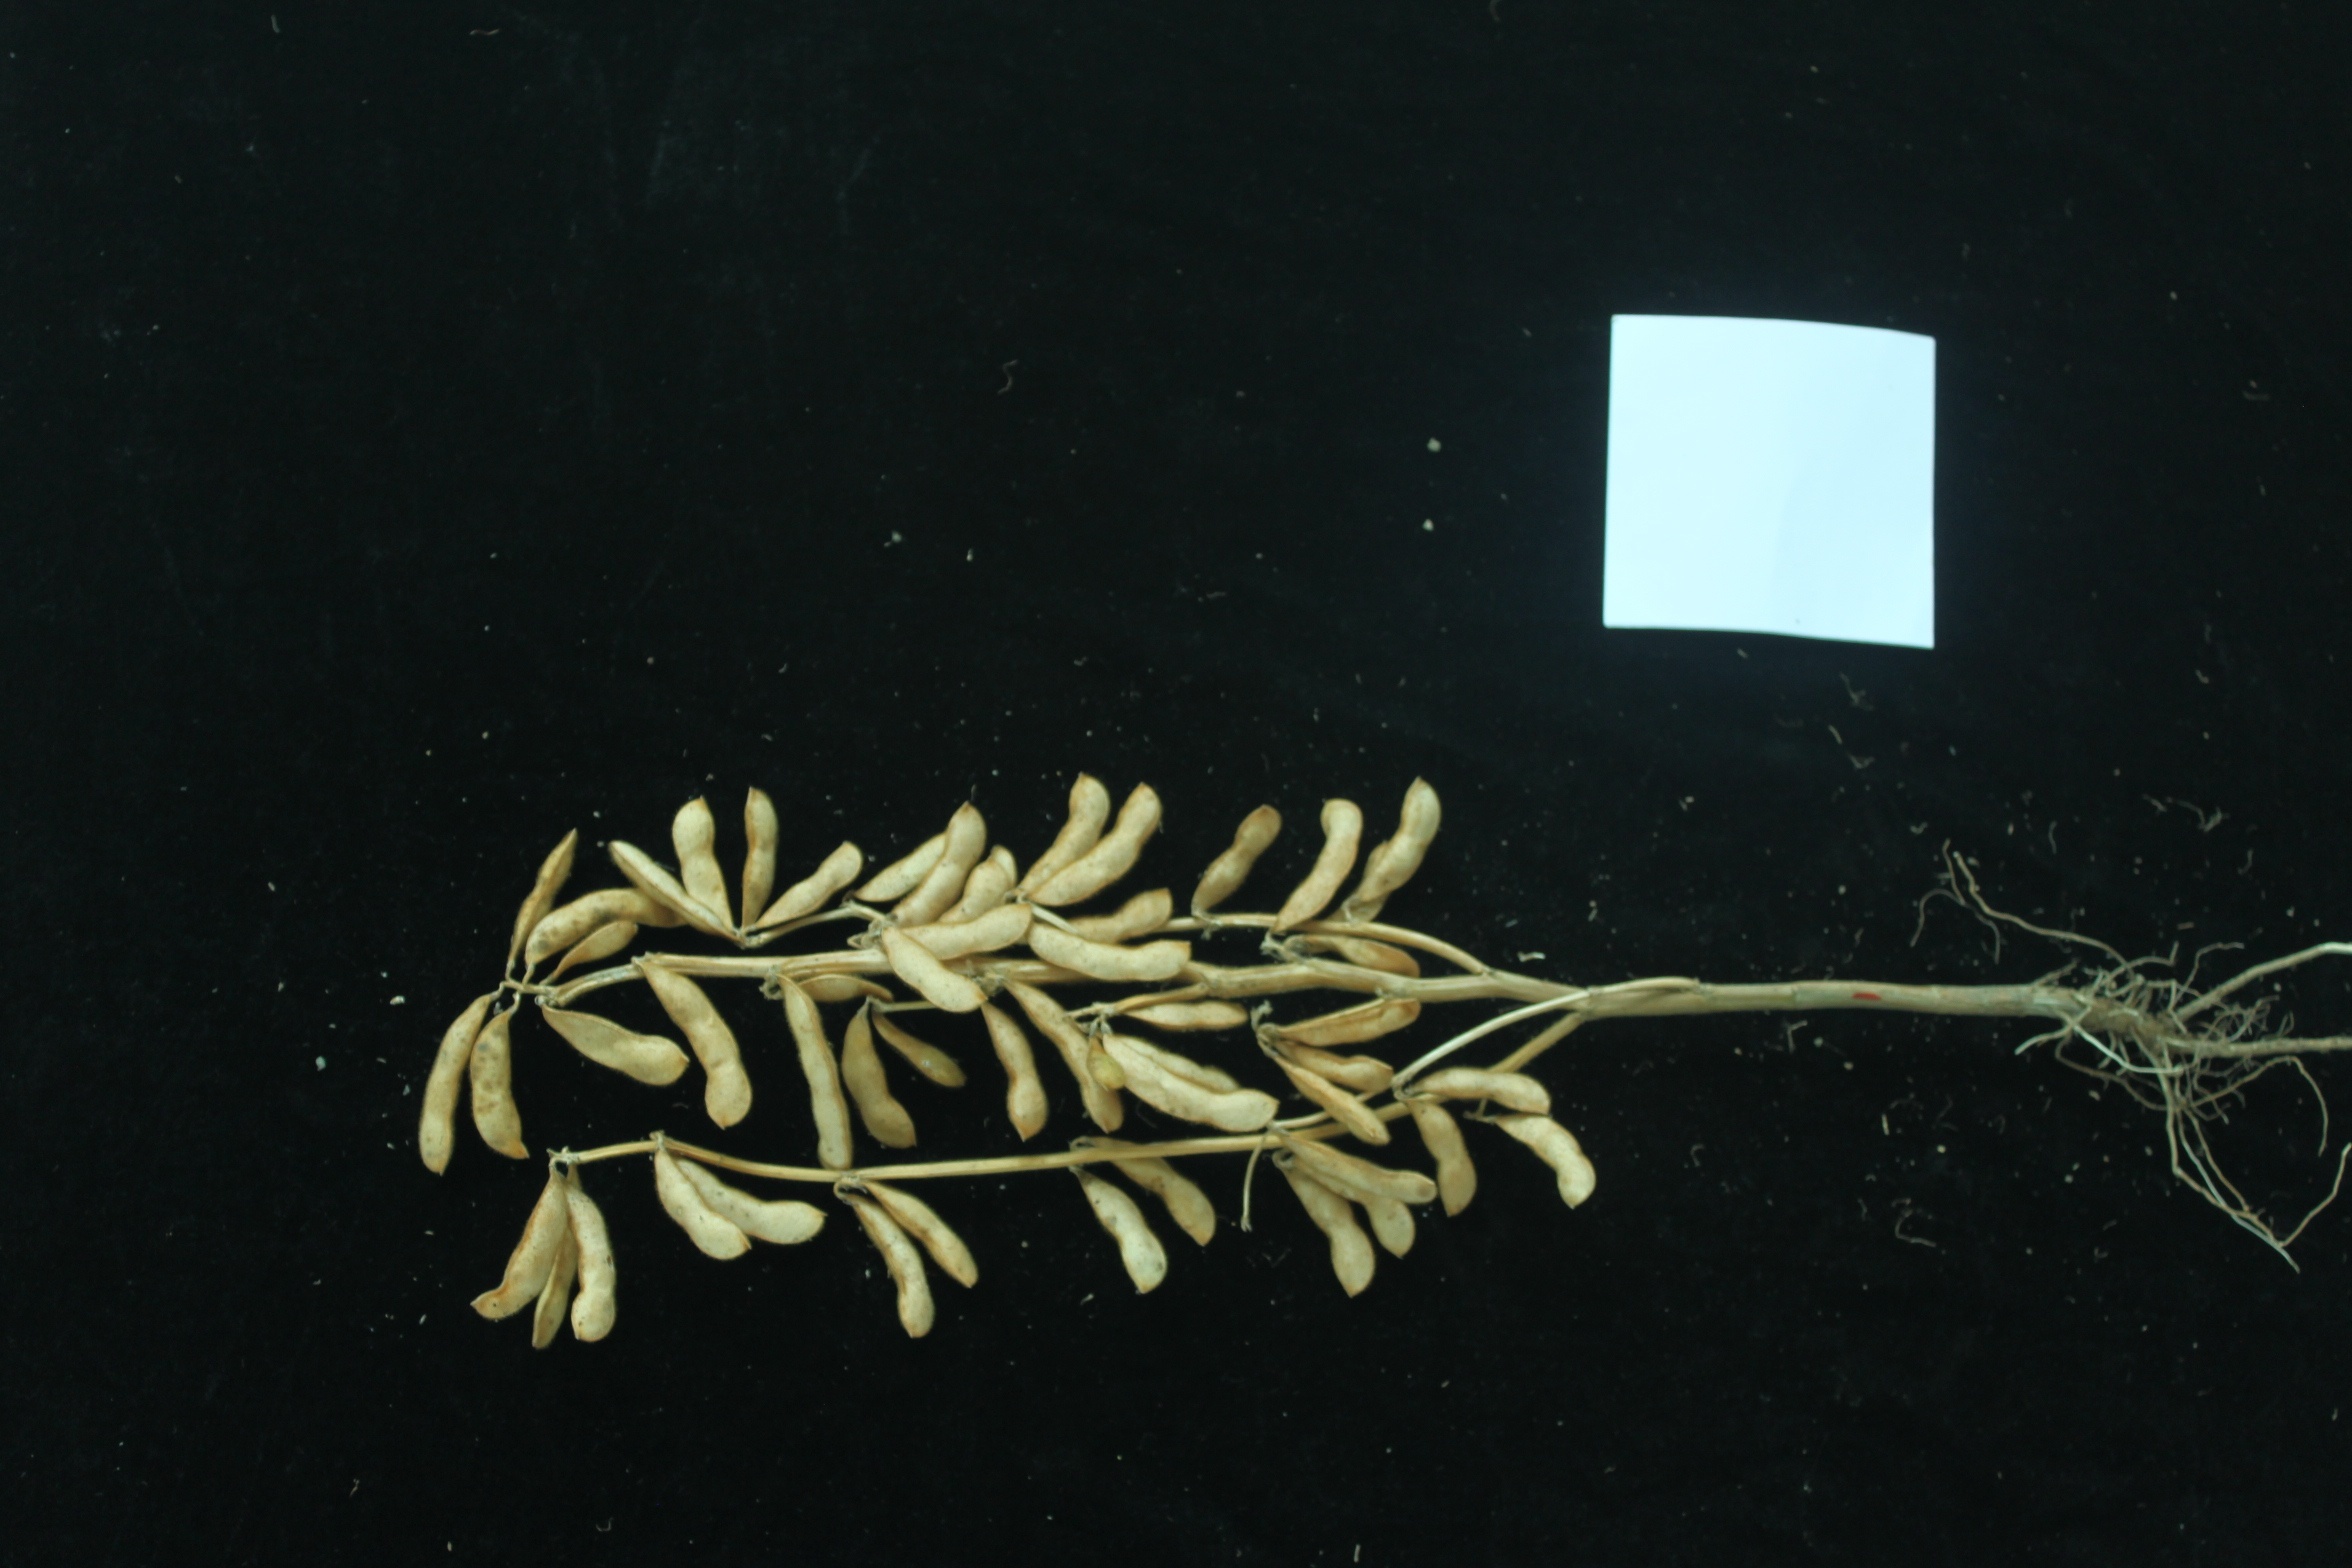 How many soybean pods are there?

51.